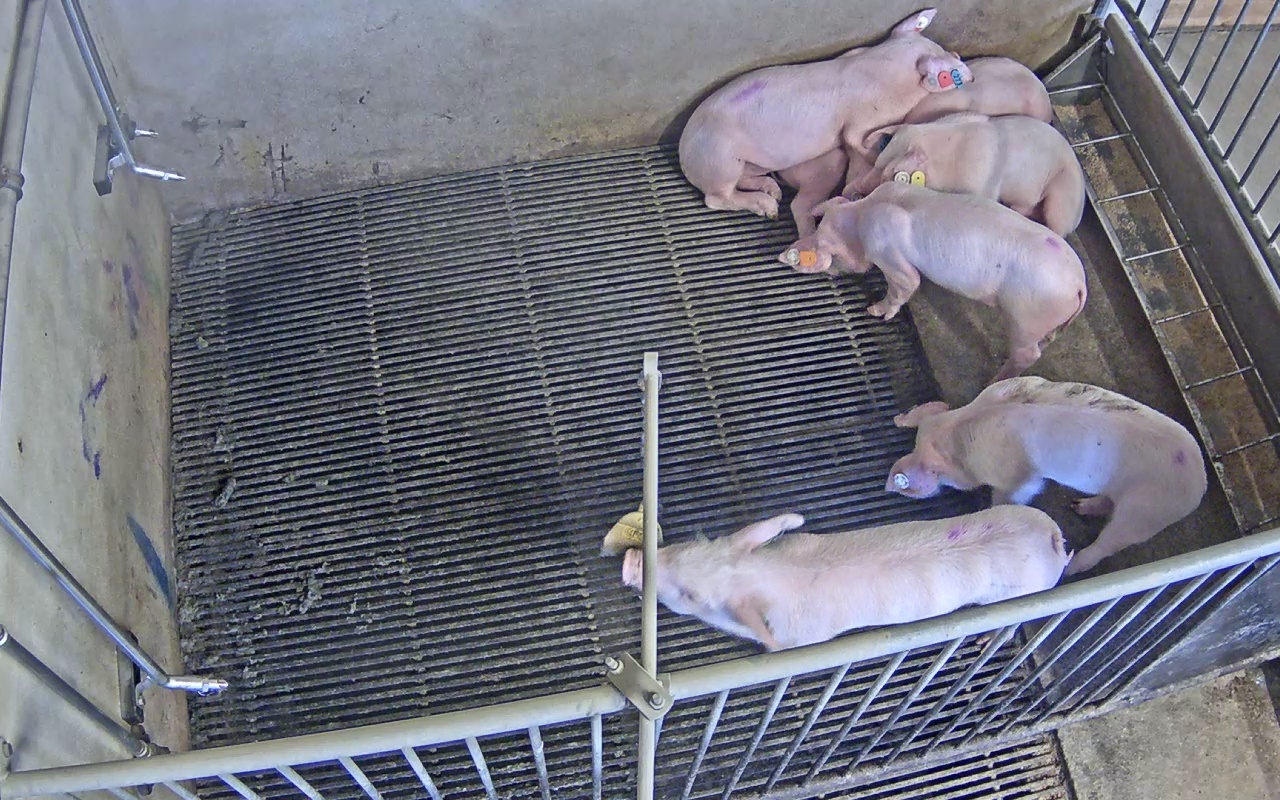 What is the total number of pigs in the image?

7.